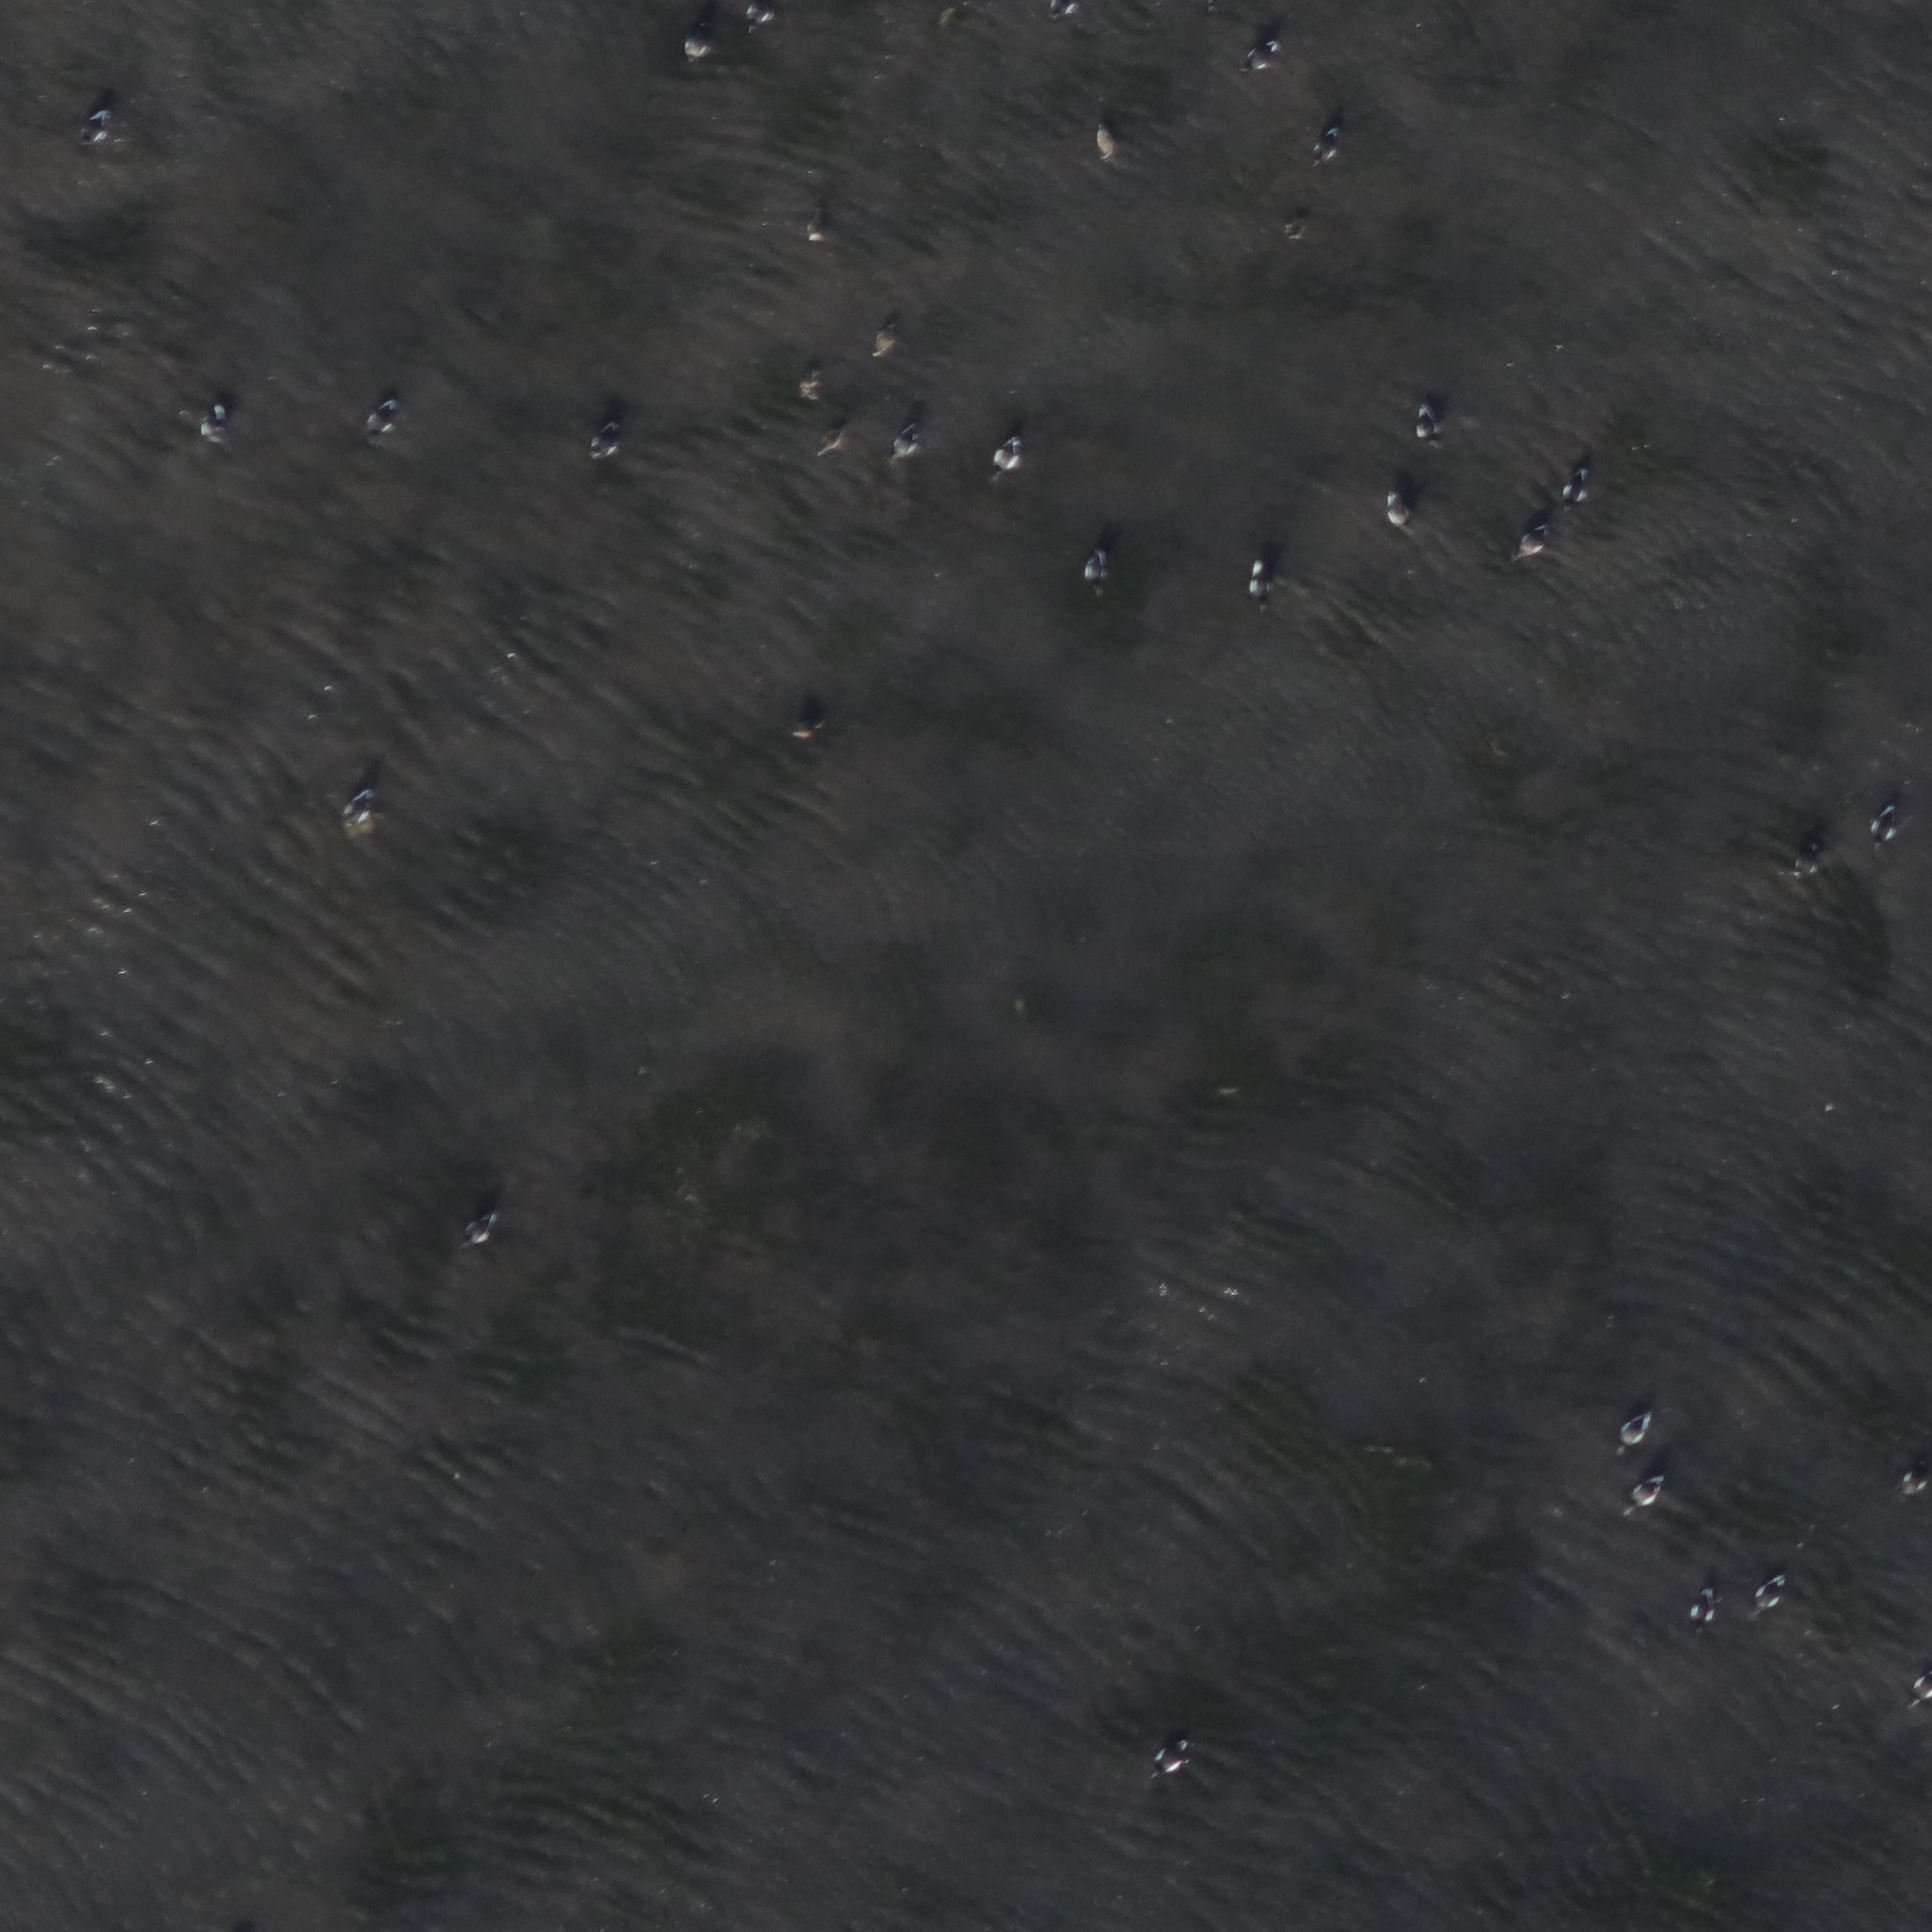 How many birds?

35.